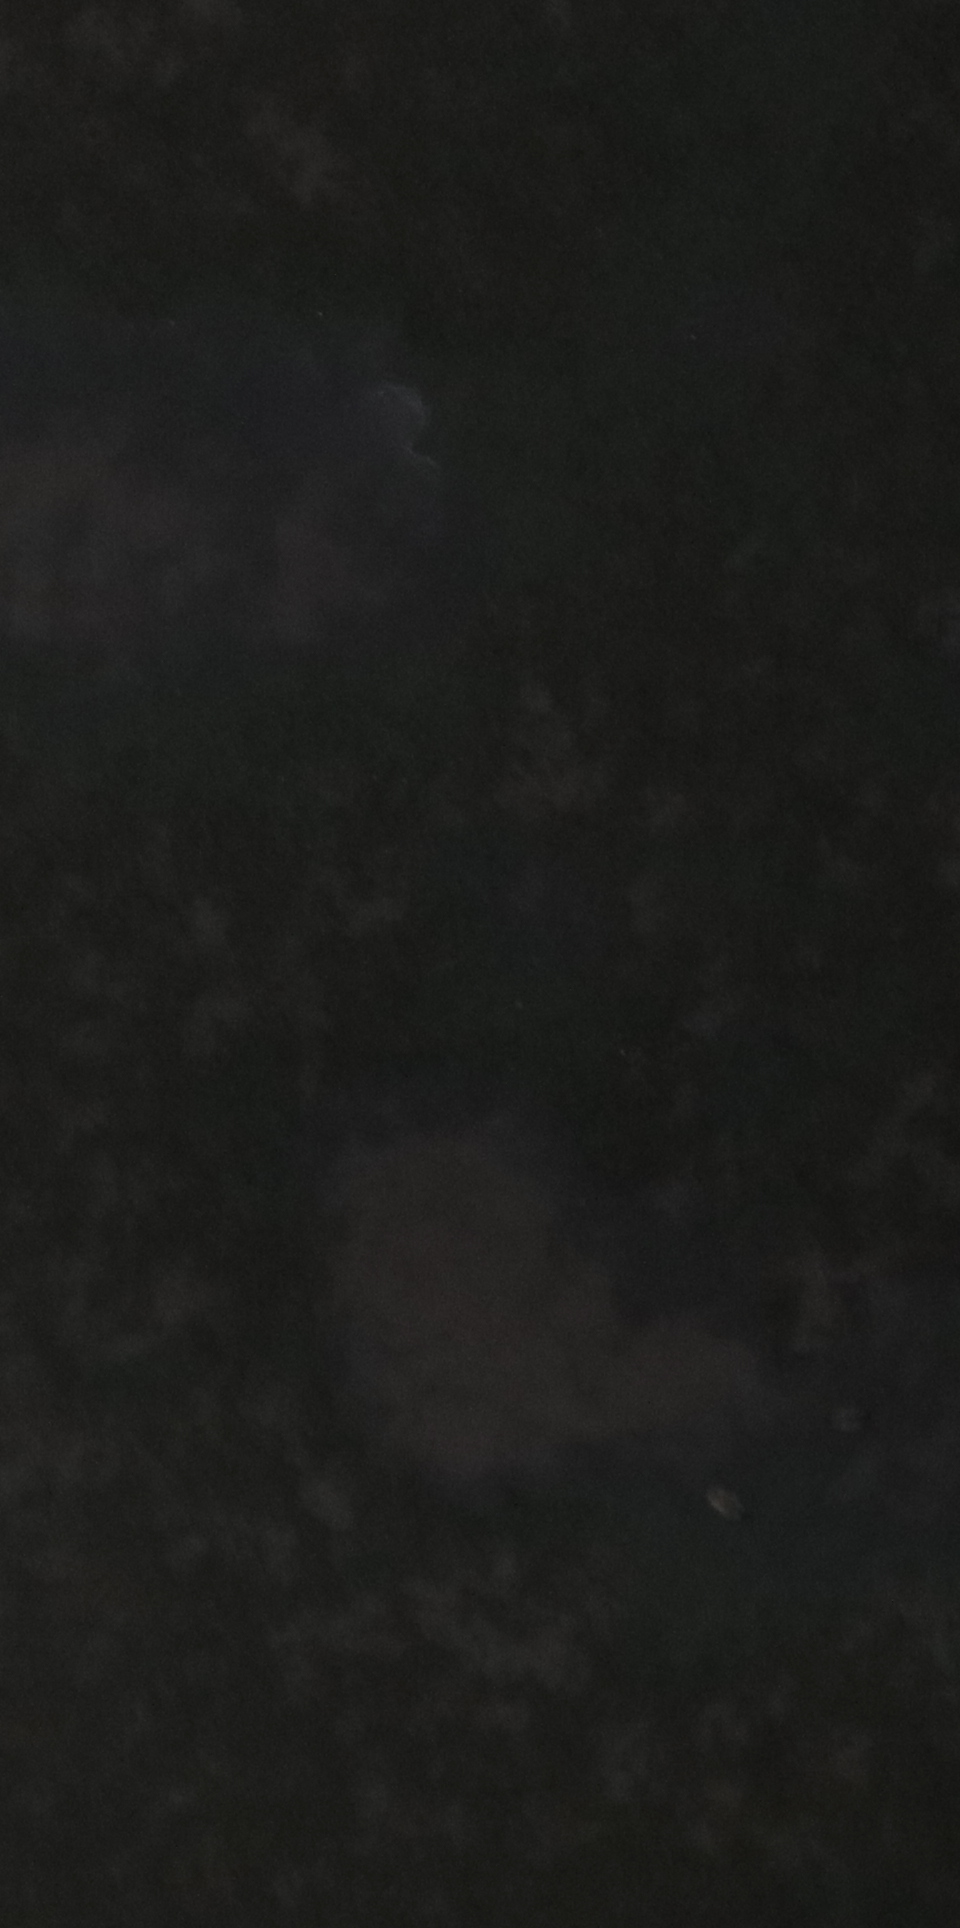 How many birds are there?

2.